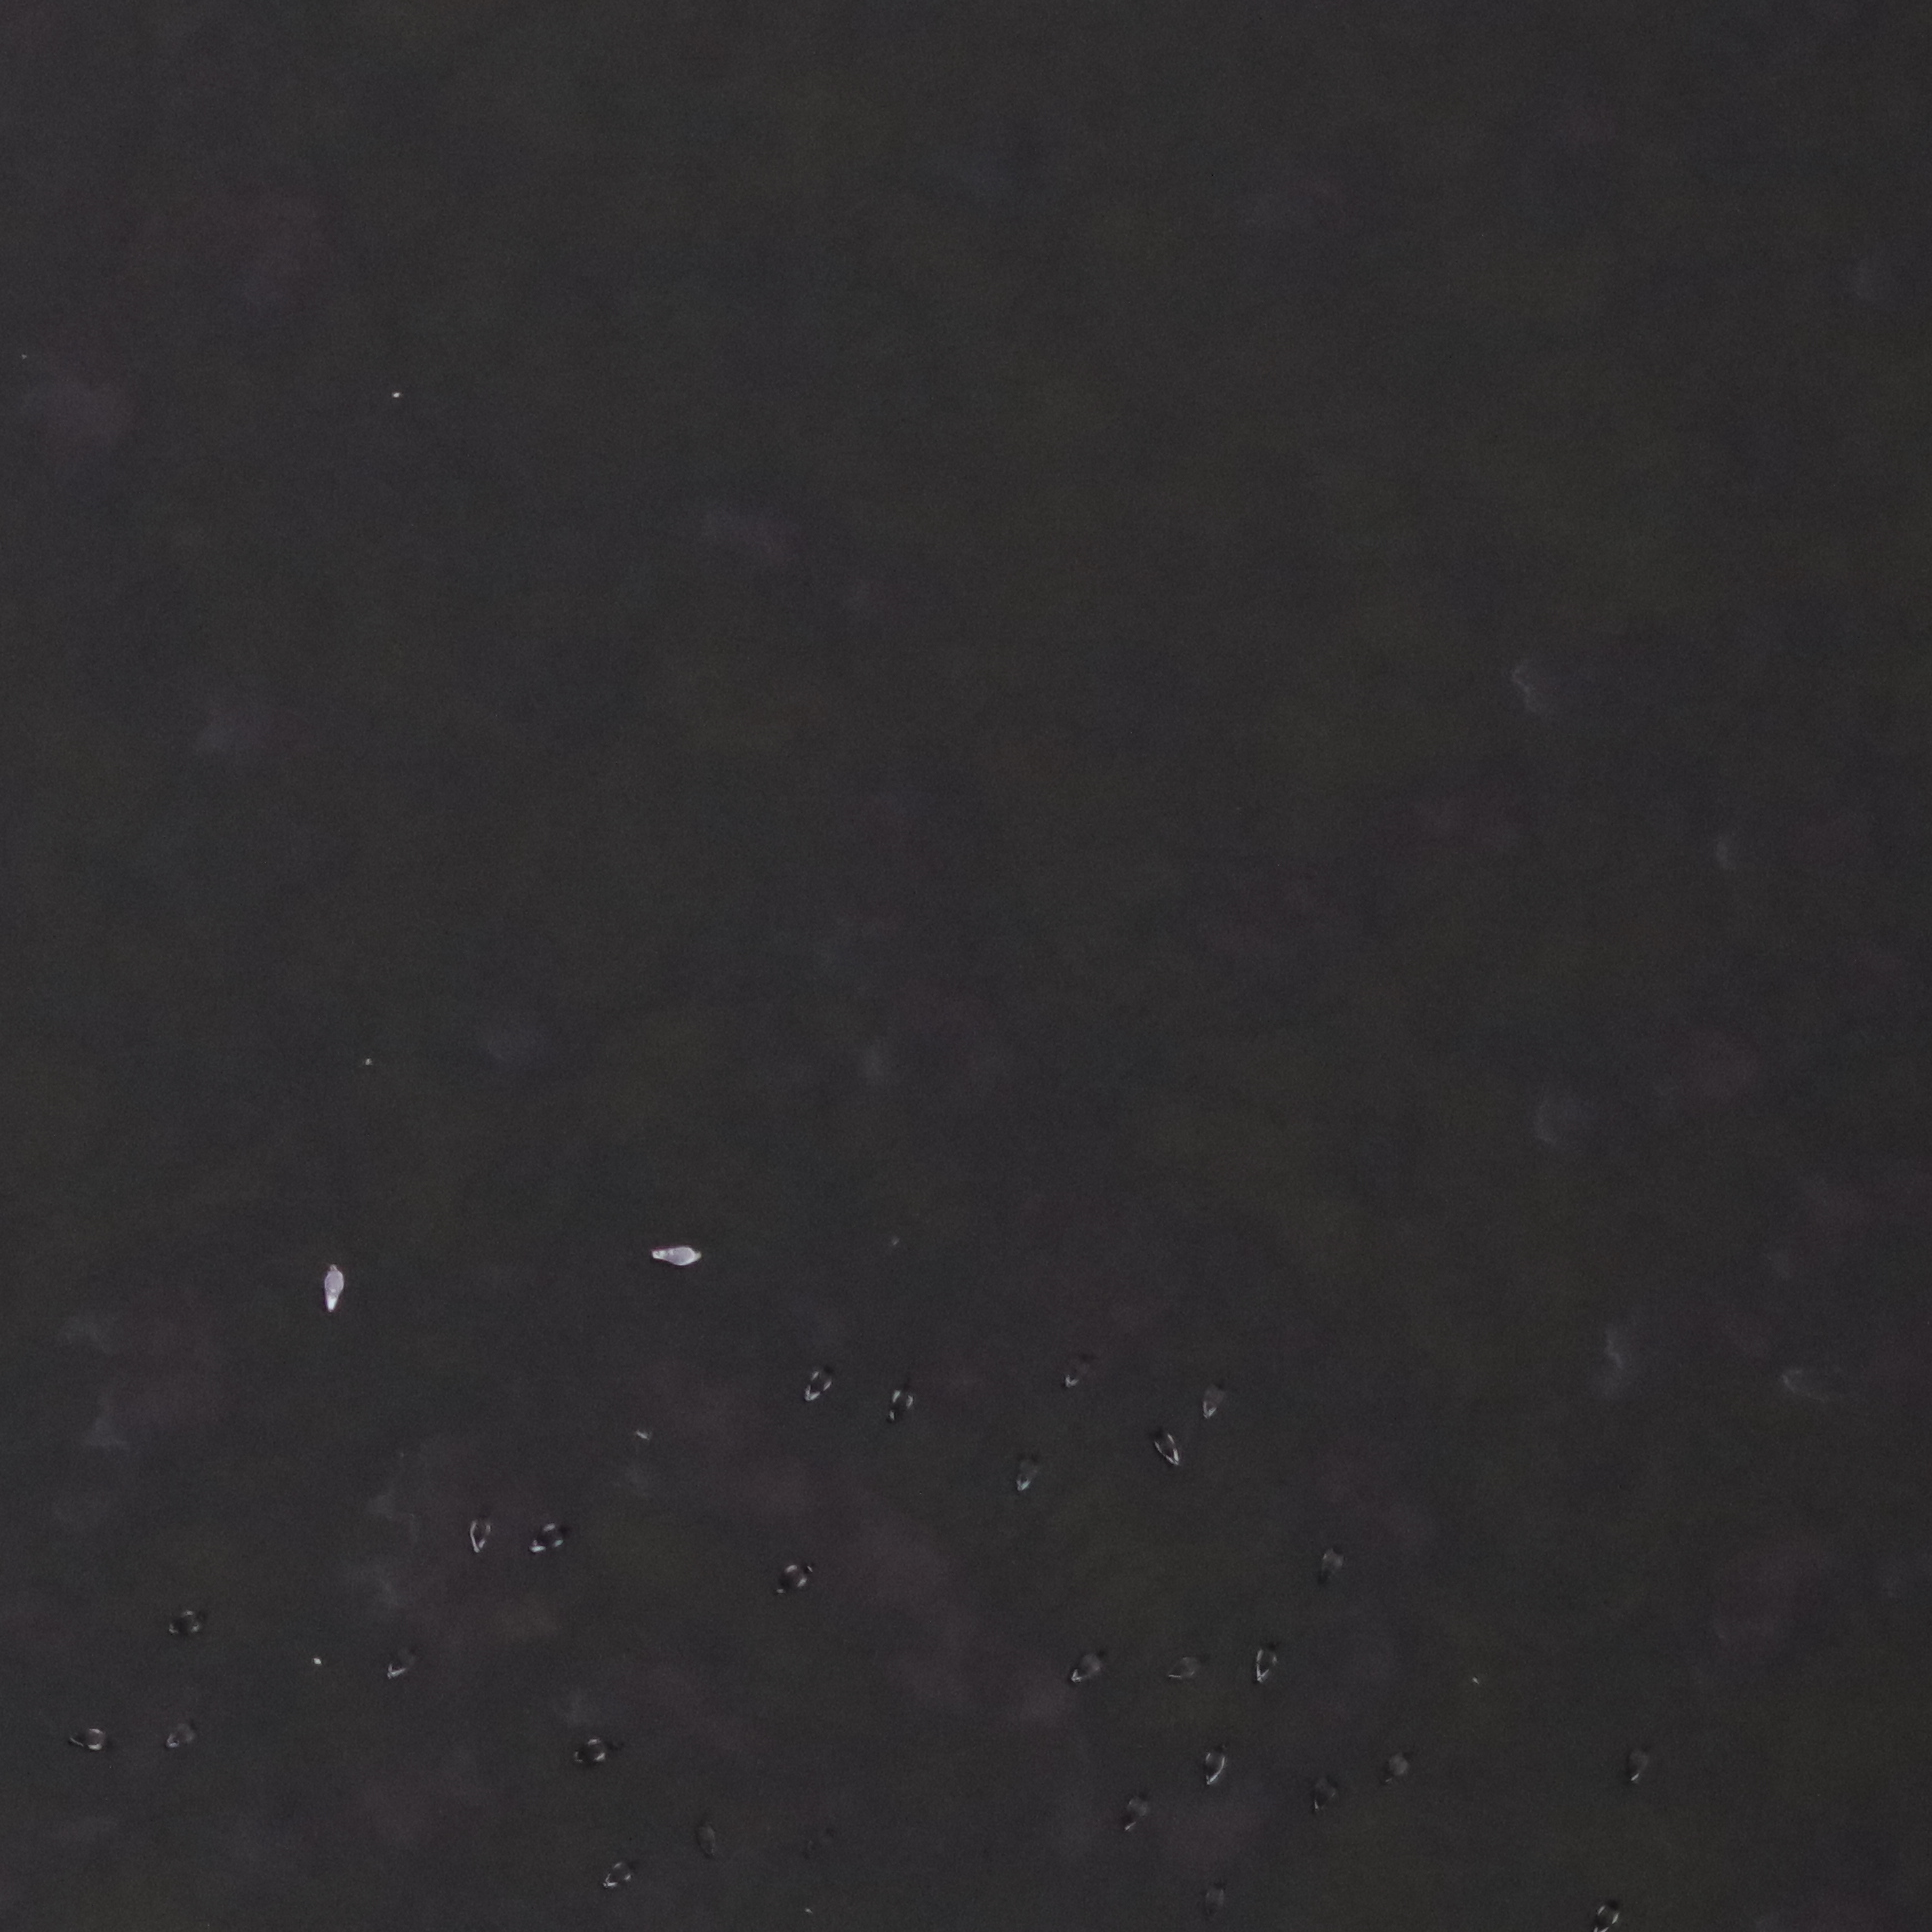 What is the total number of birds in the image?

30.